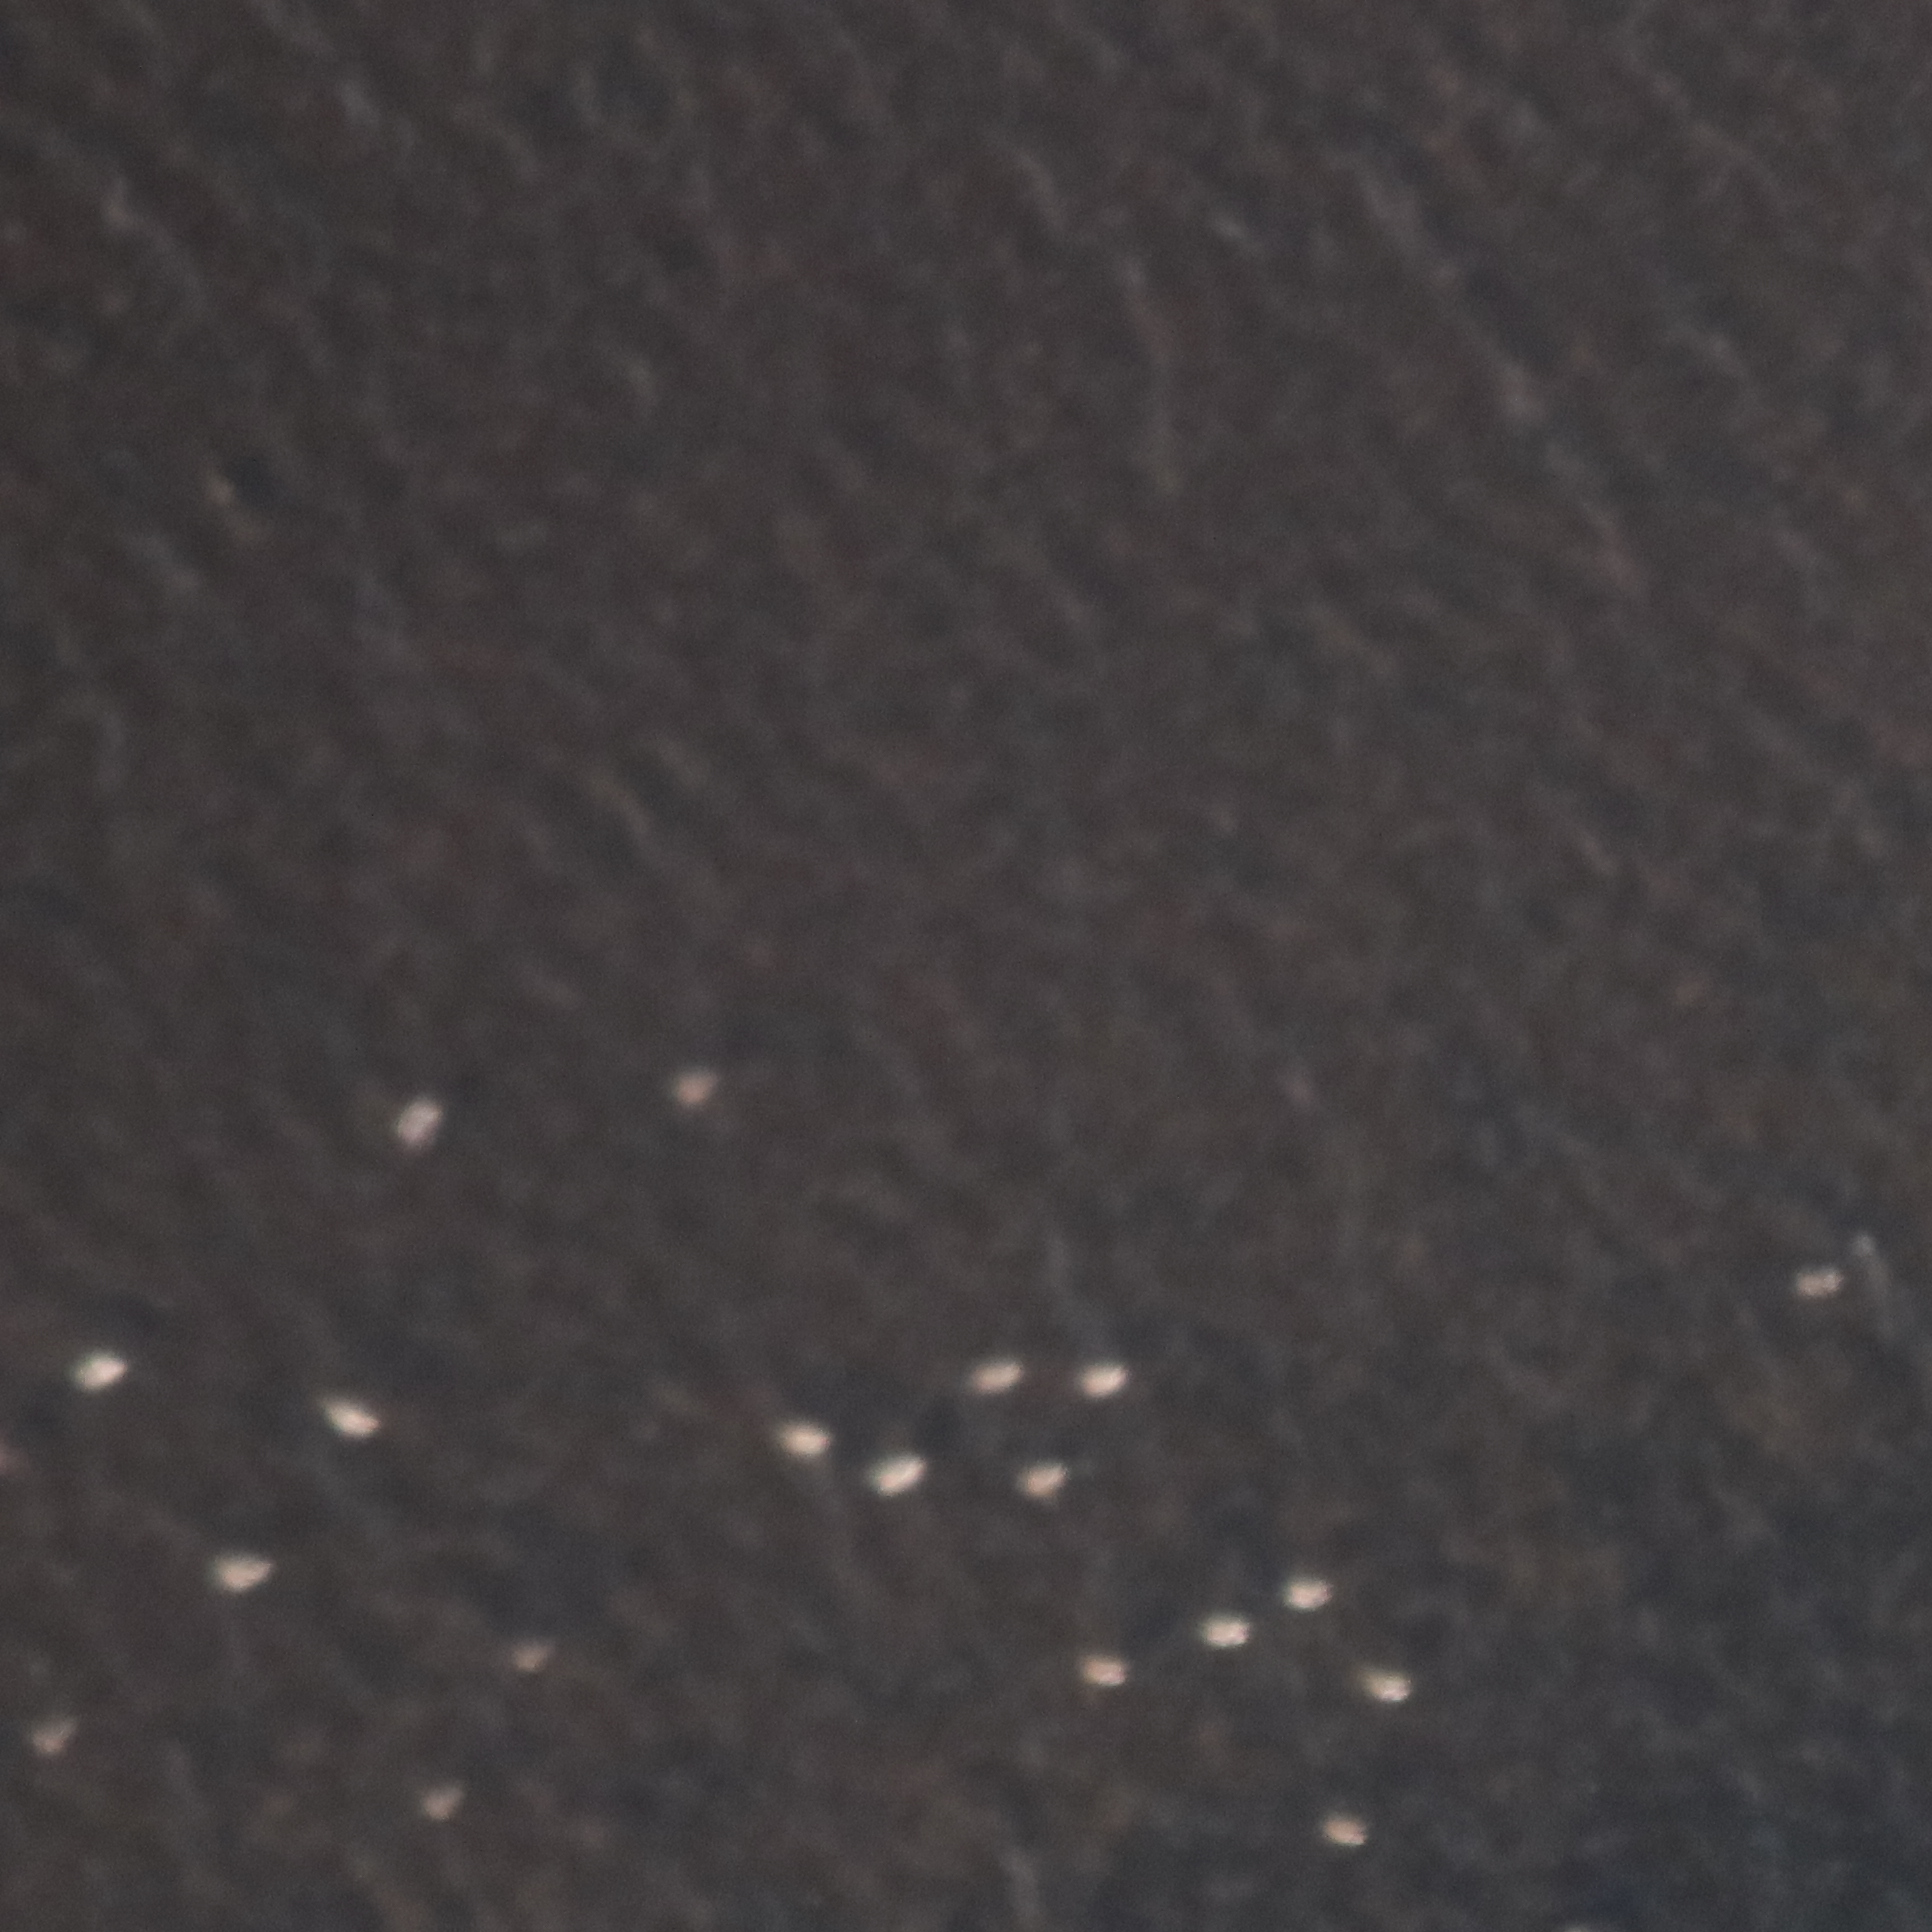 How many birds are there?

19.